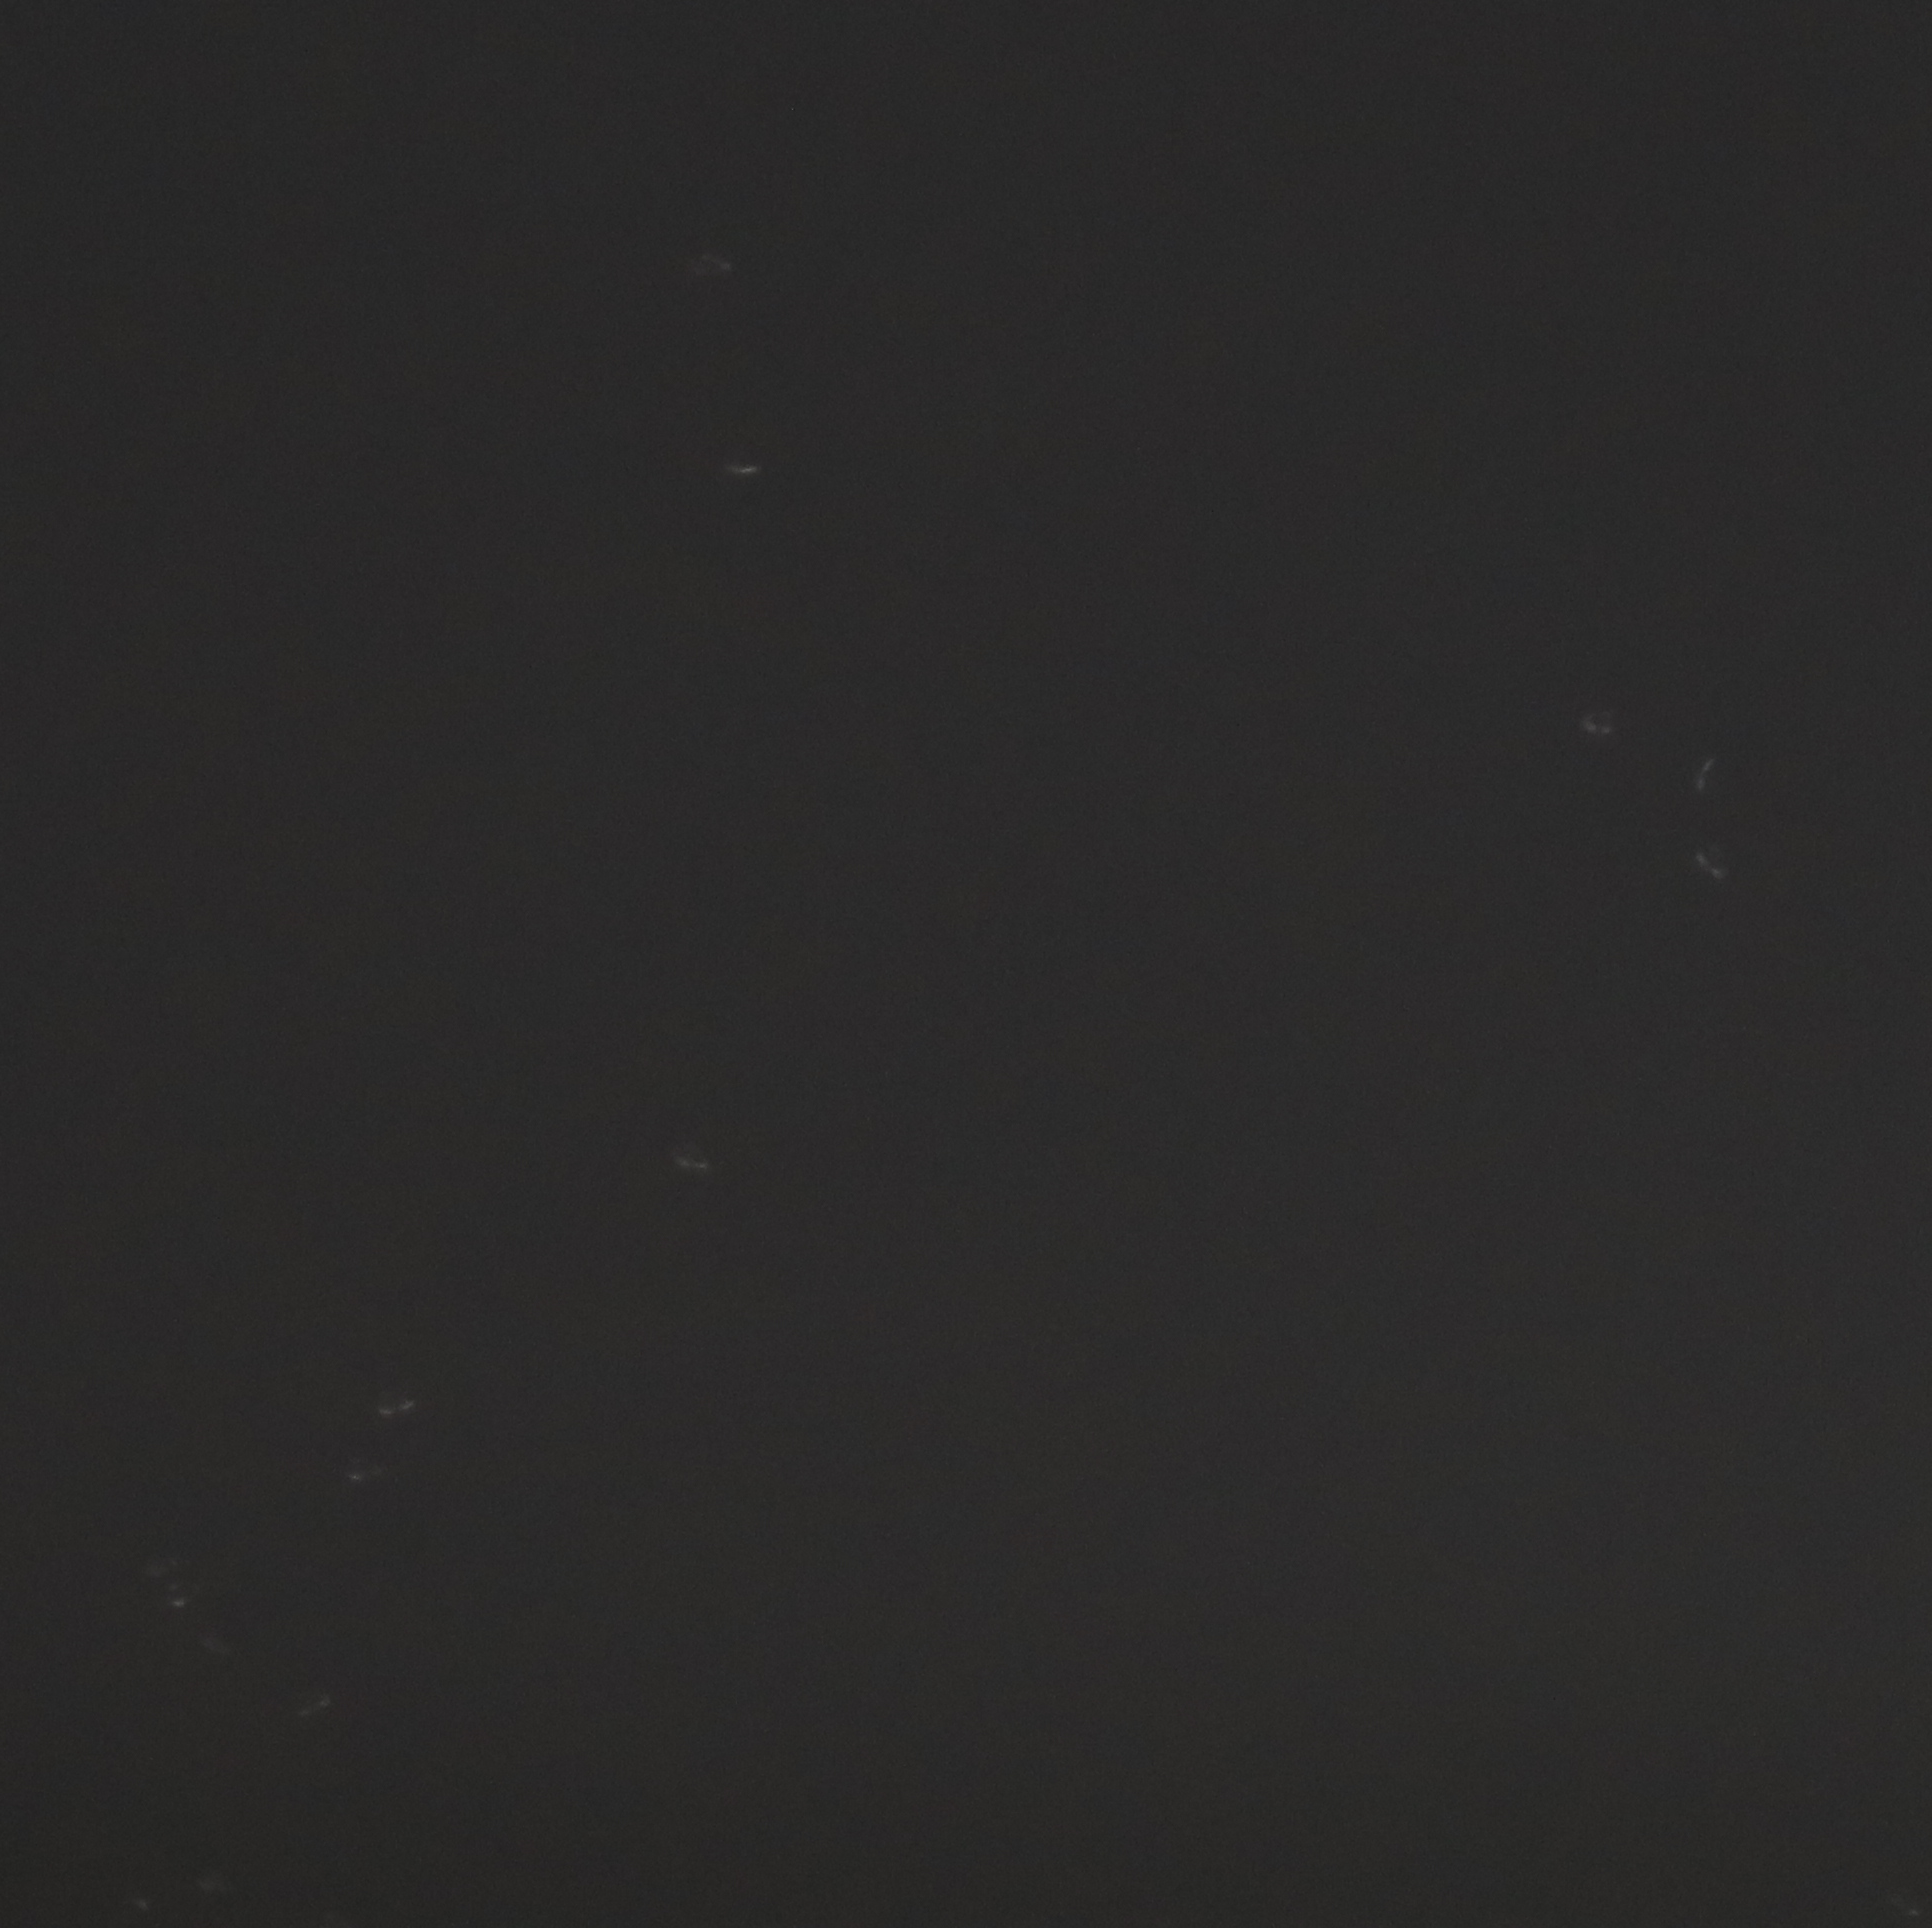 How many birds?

13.